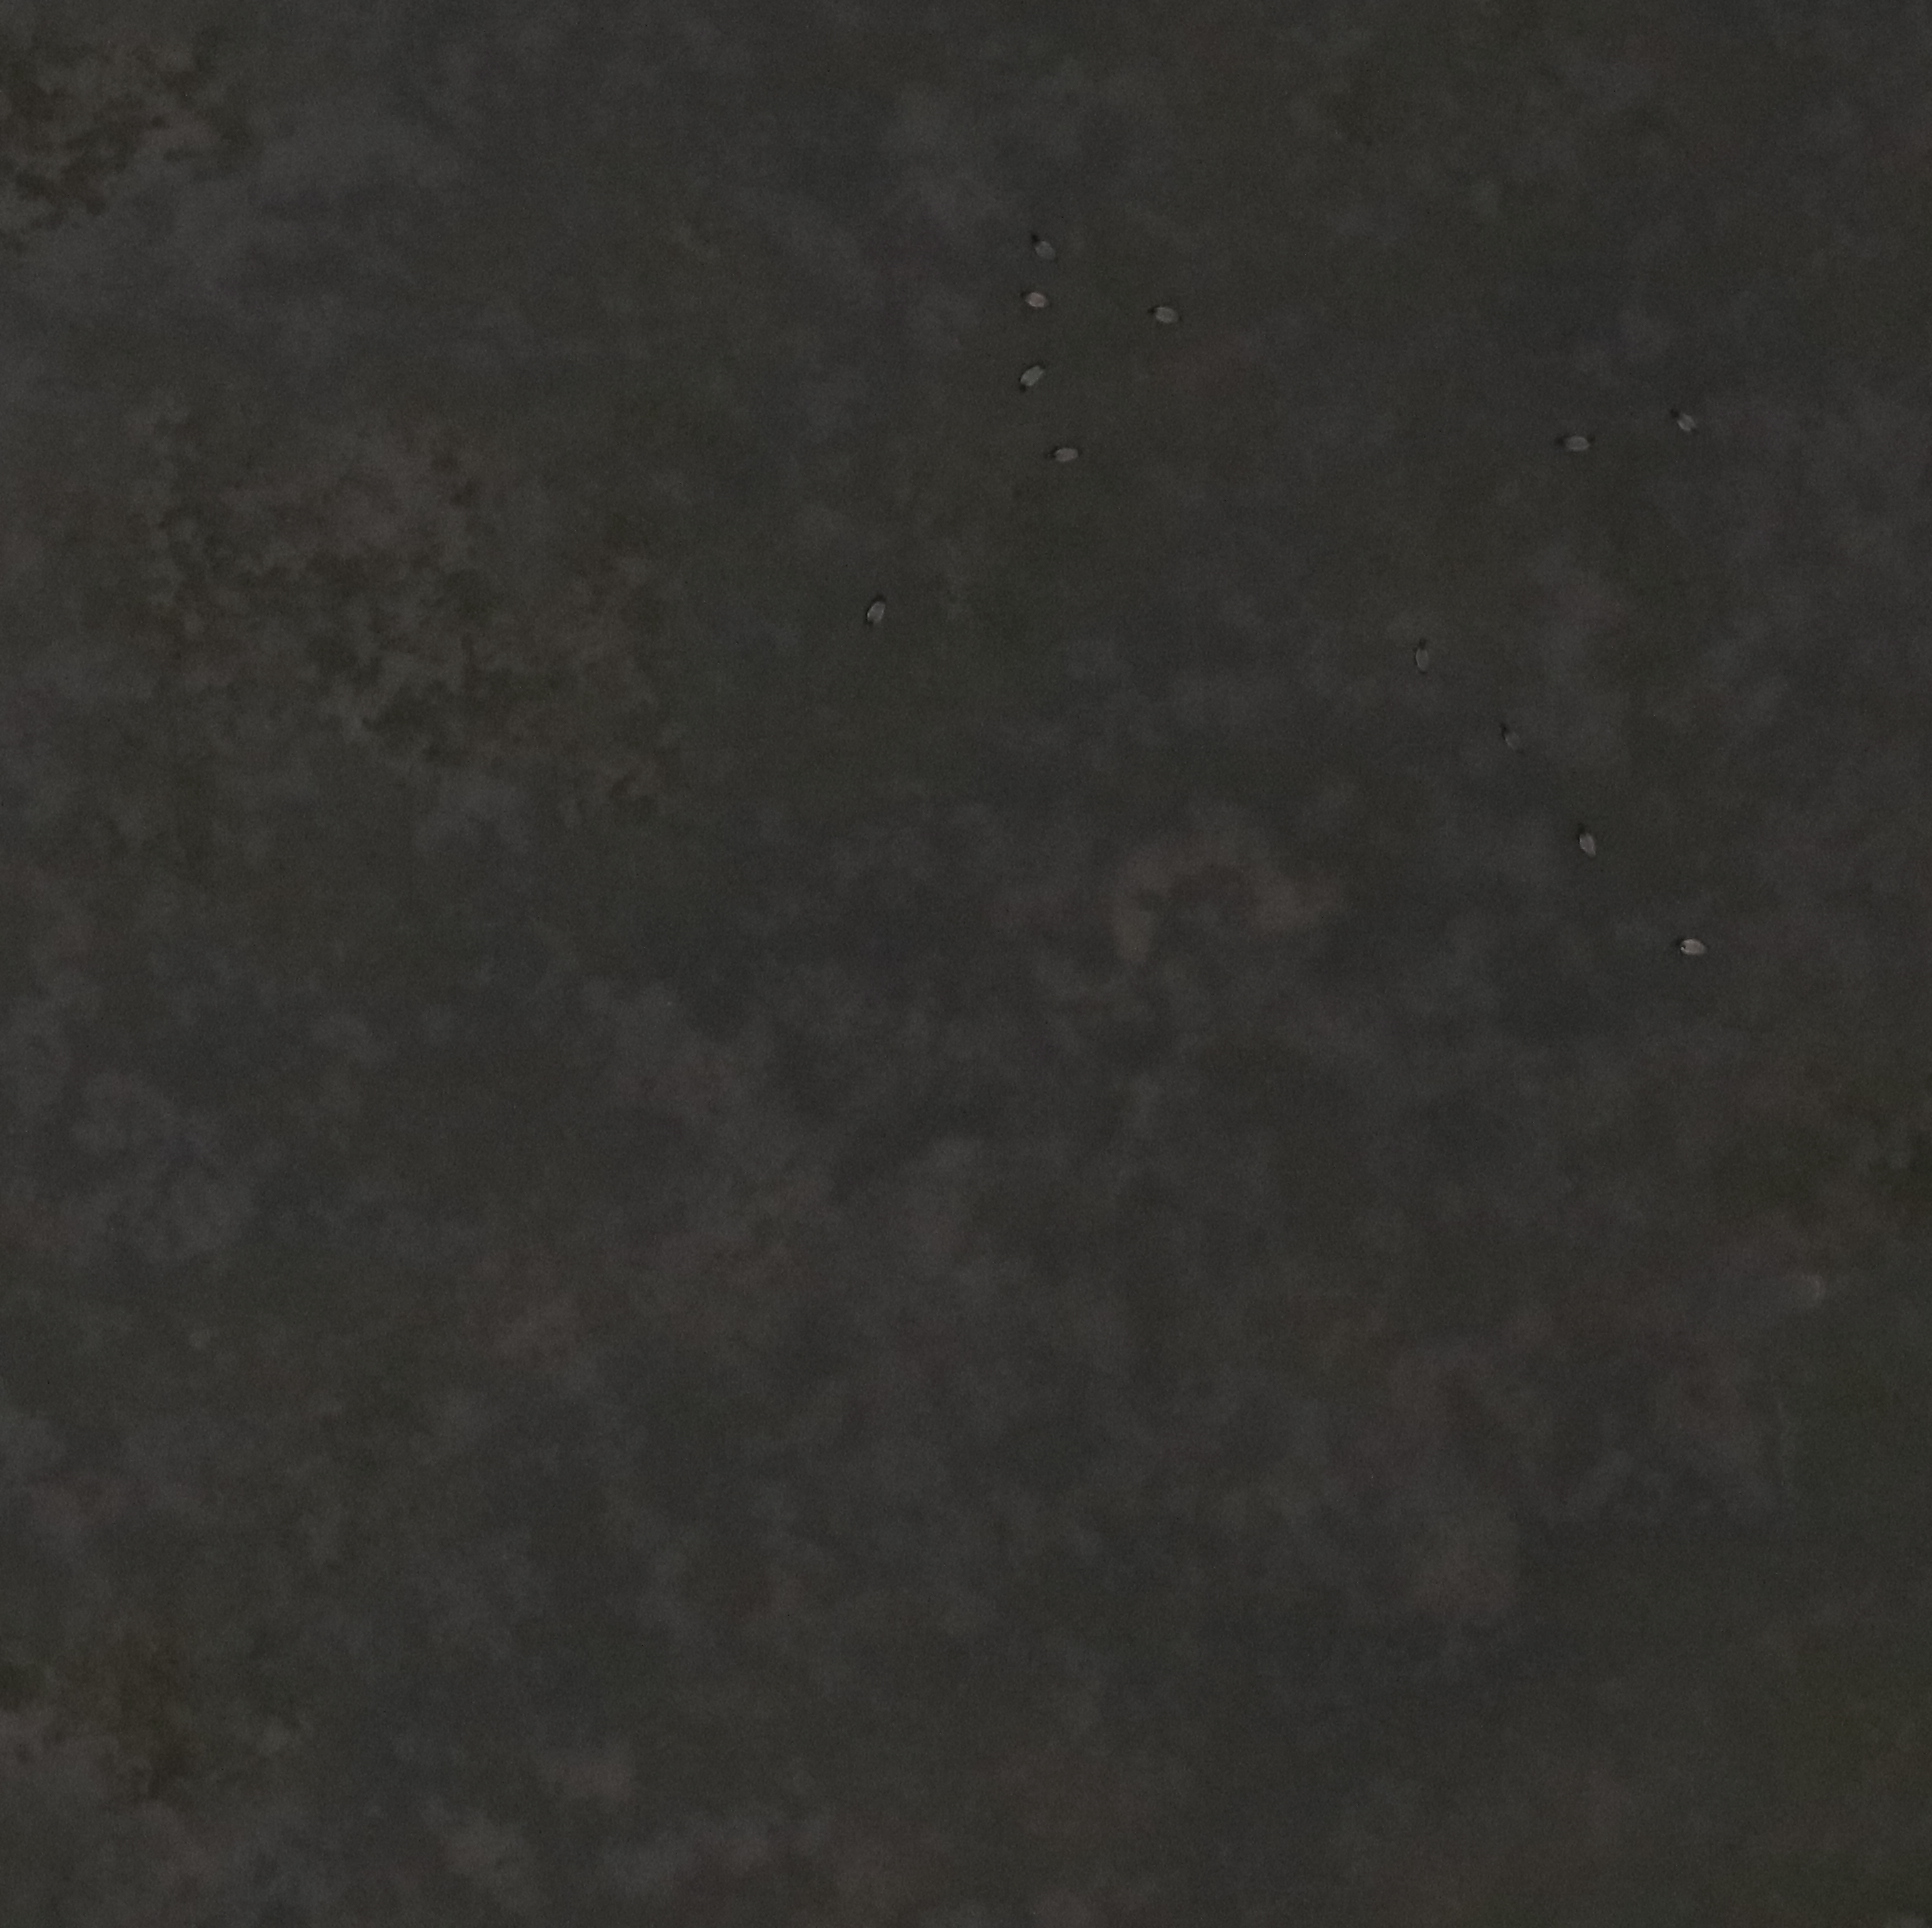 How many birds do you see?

12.